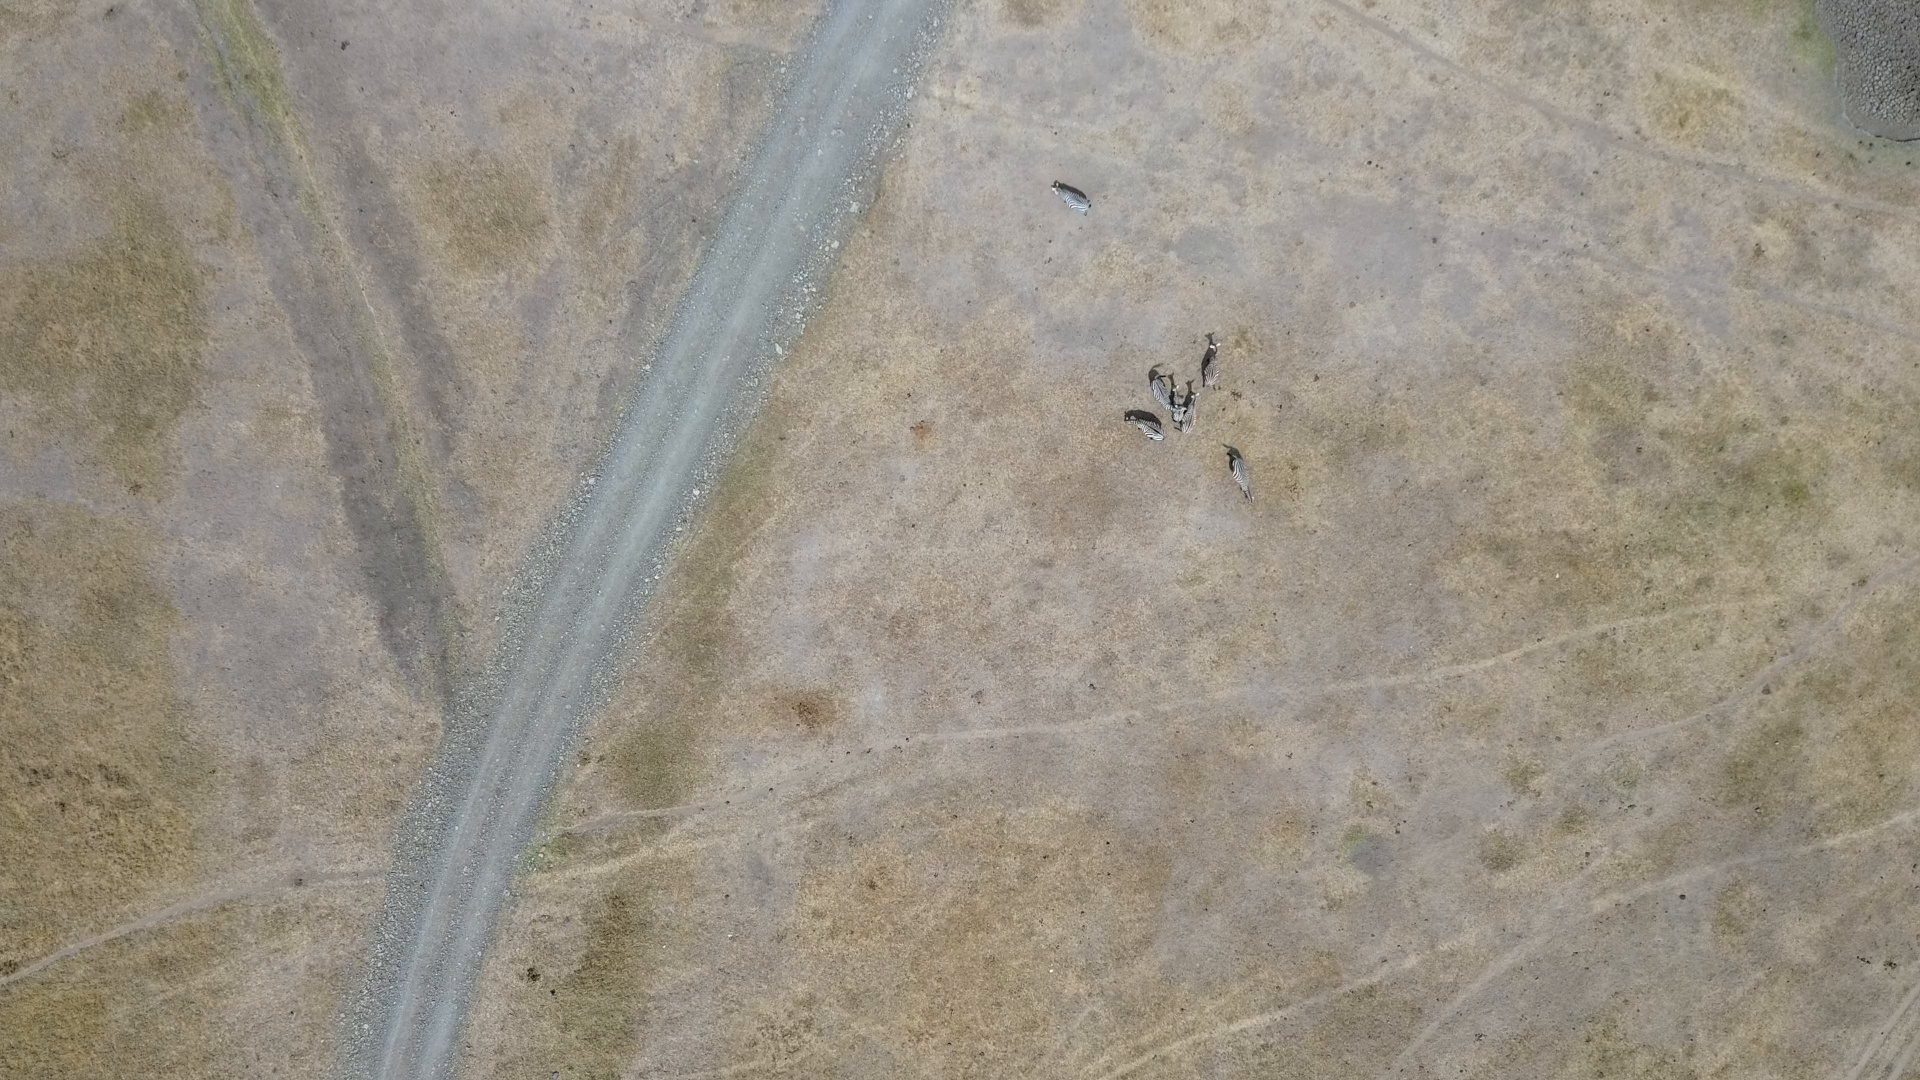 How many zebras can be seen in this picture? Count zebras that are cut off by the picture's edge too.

7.